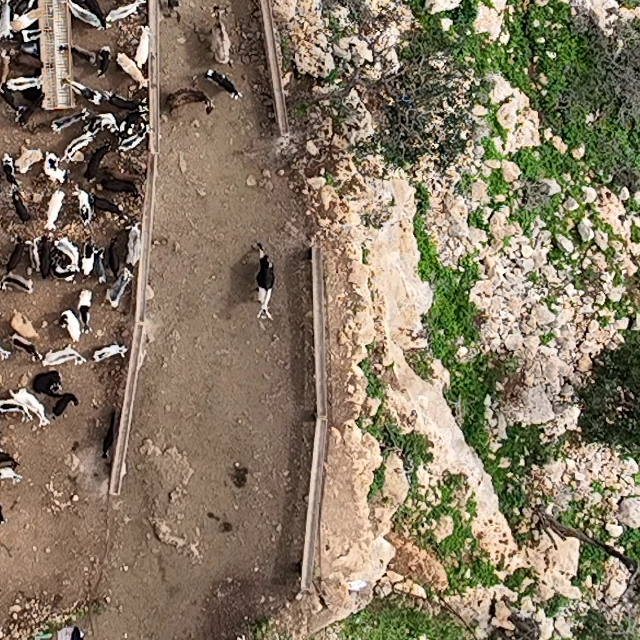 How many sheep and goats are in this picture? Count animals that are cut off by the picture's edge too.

63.